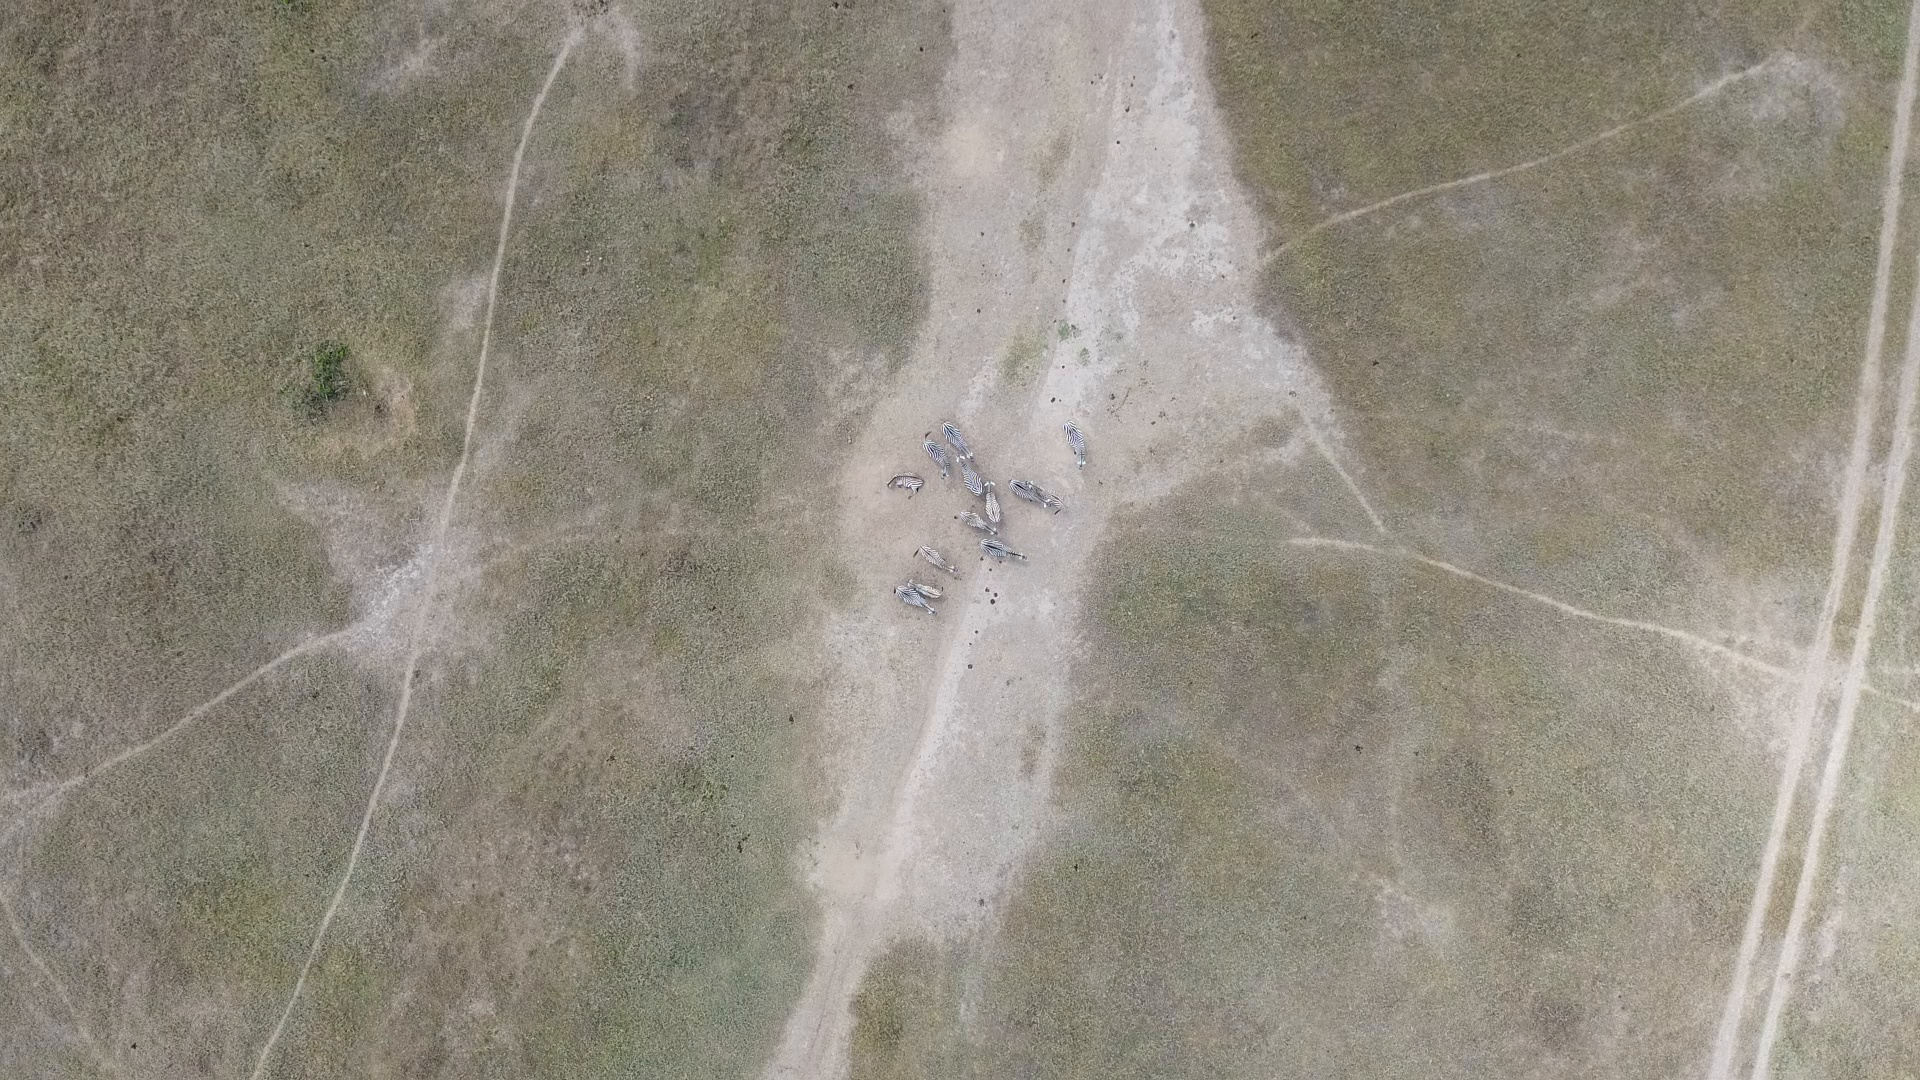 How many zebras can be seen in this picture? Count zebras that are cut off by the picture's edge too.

13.